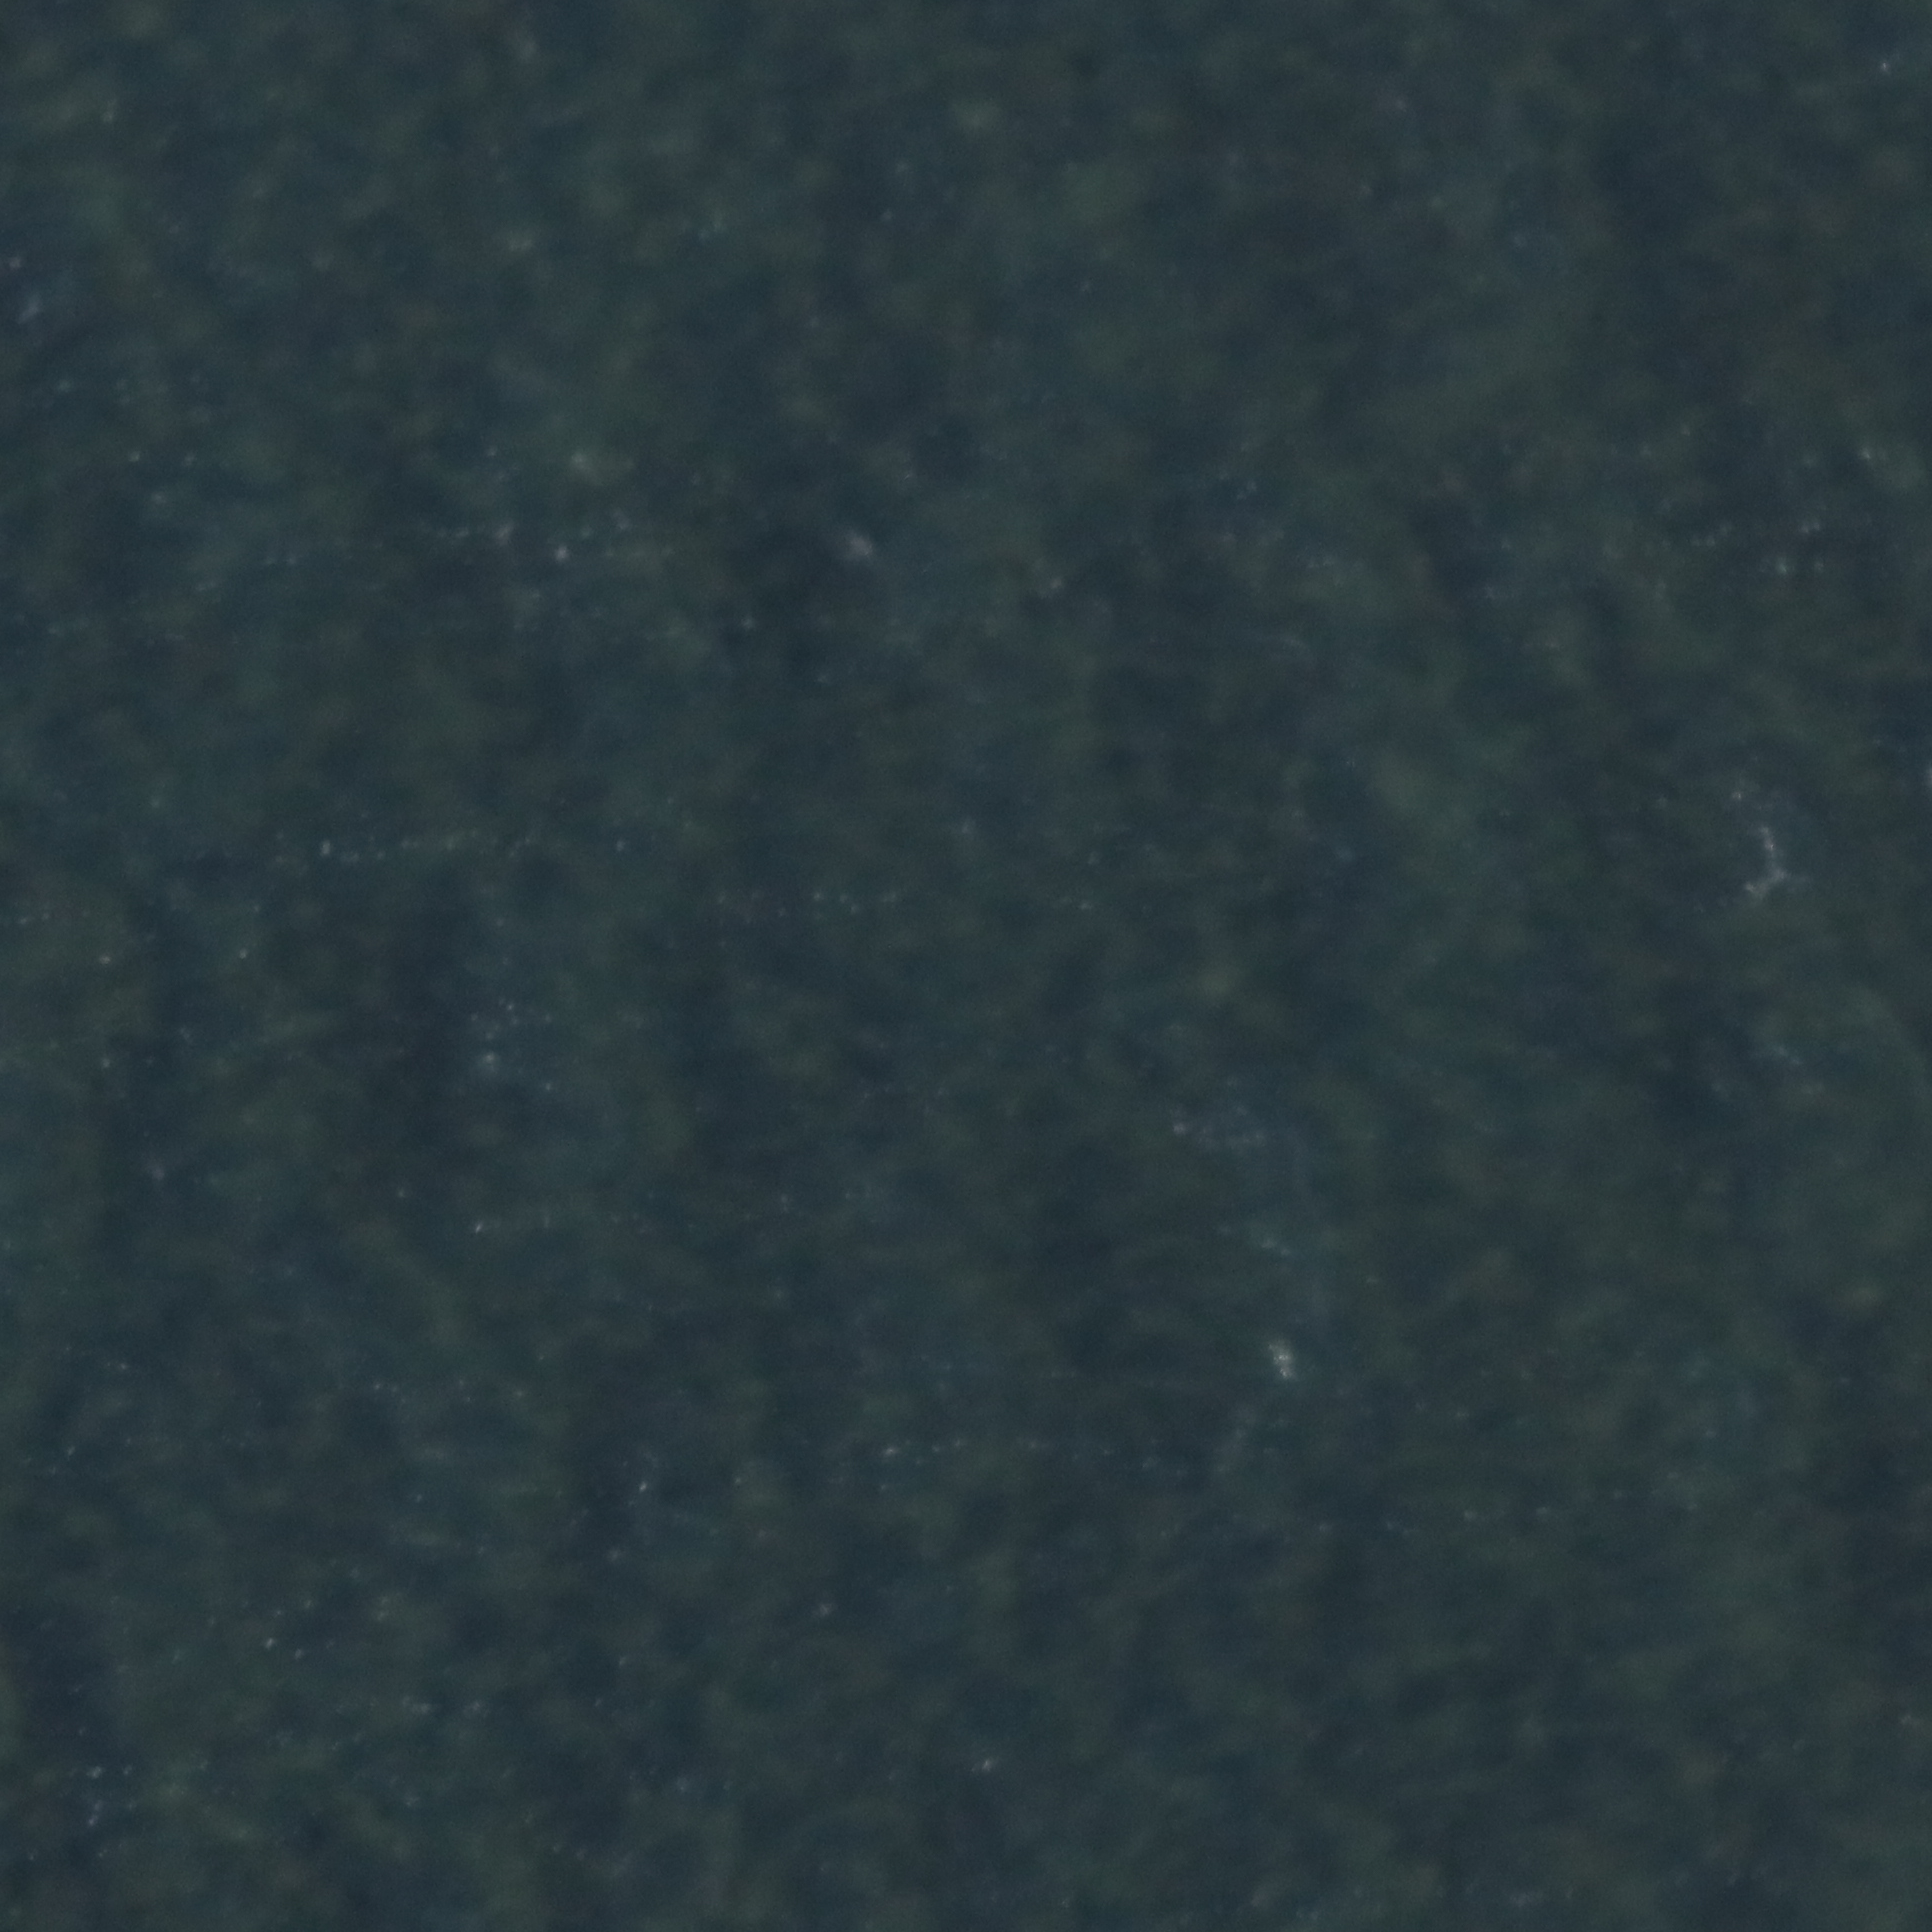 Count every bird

0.